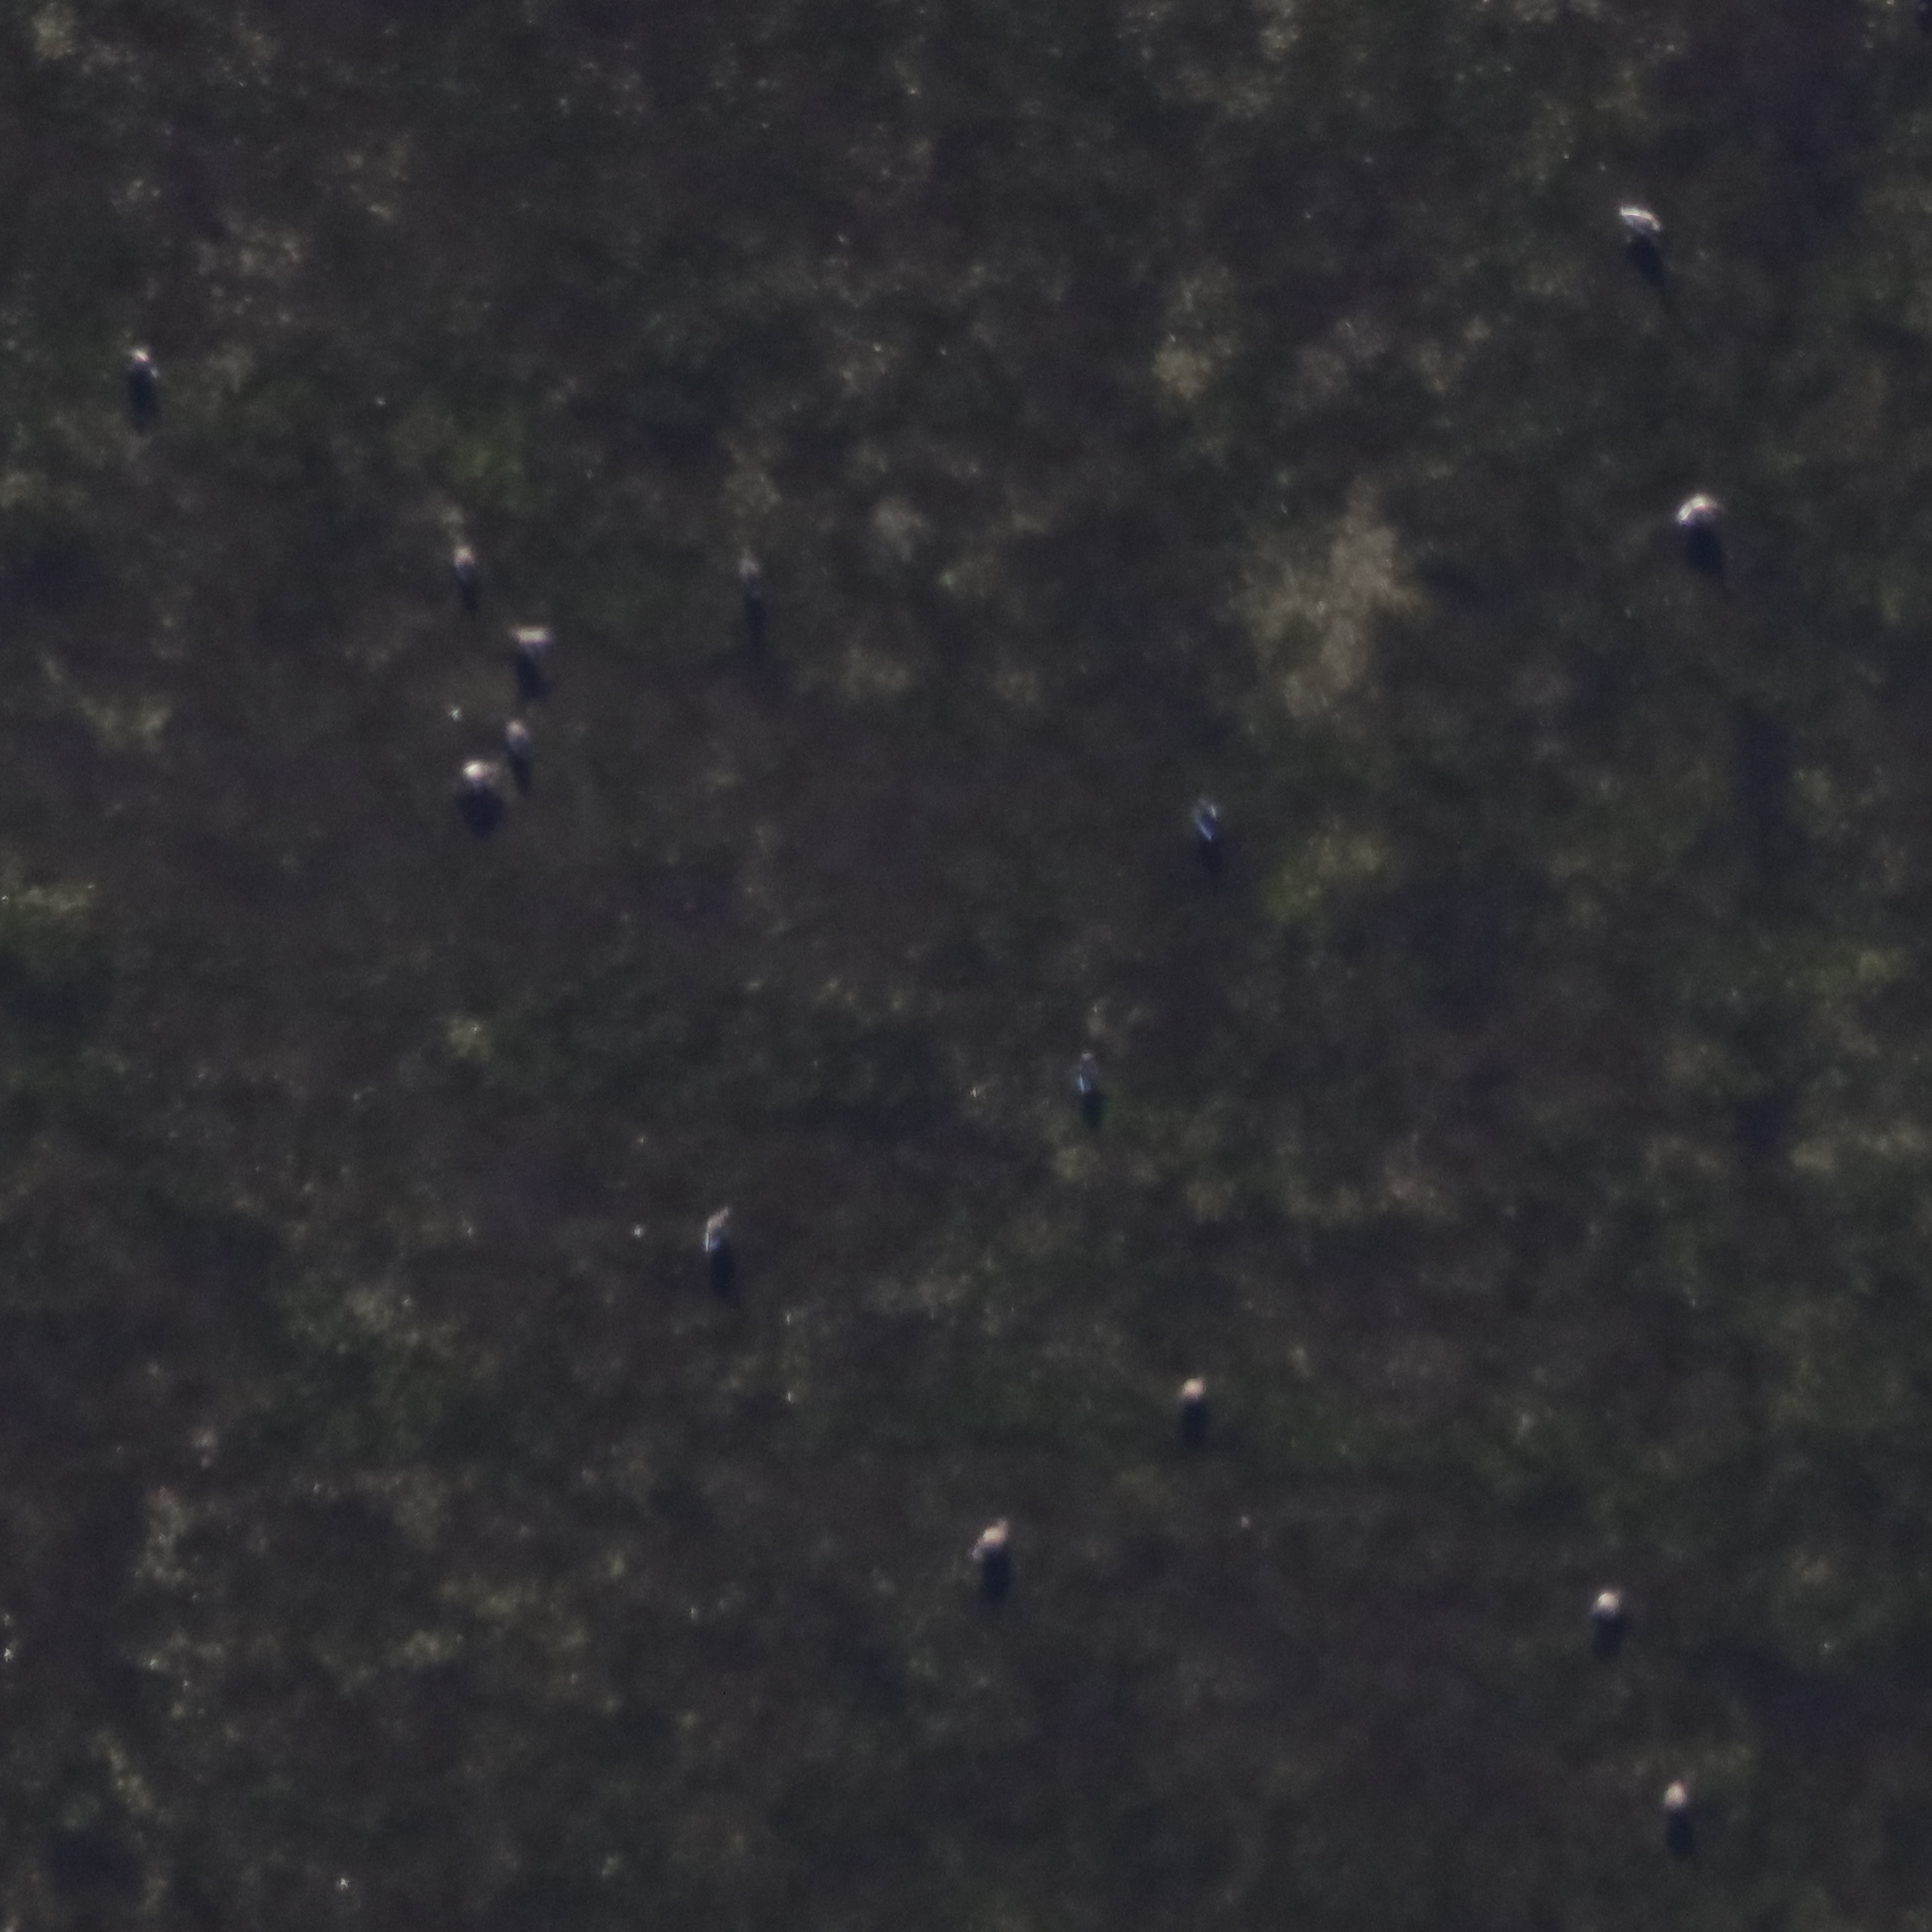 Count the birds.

15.